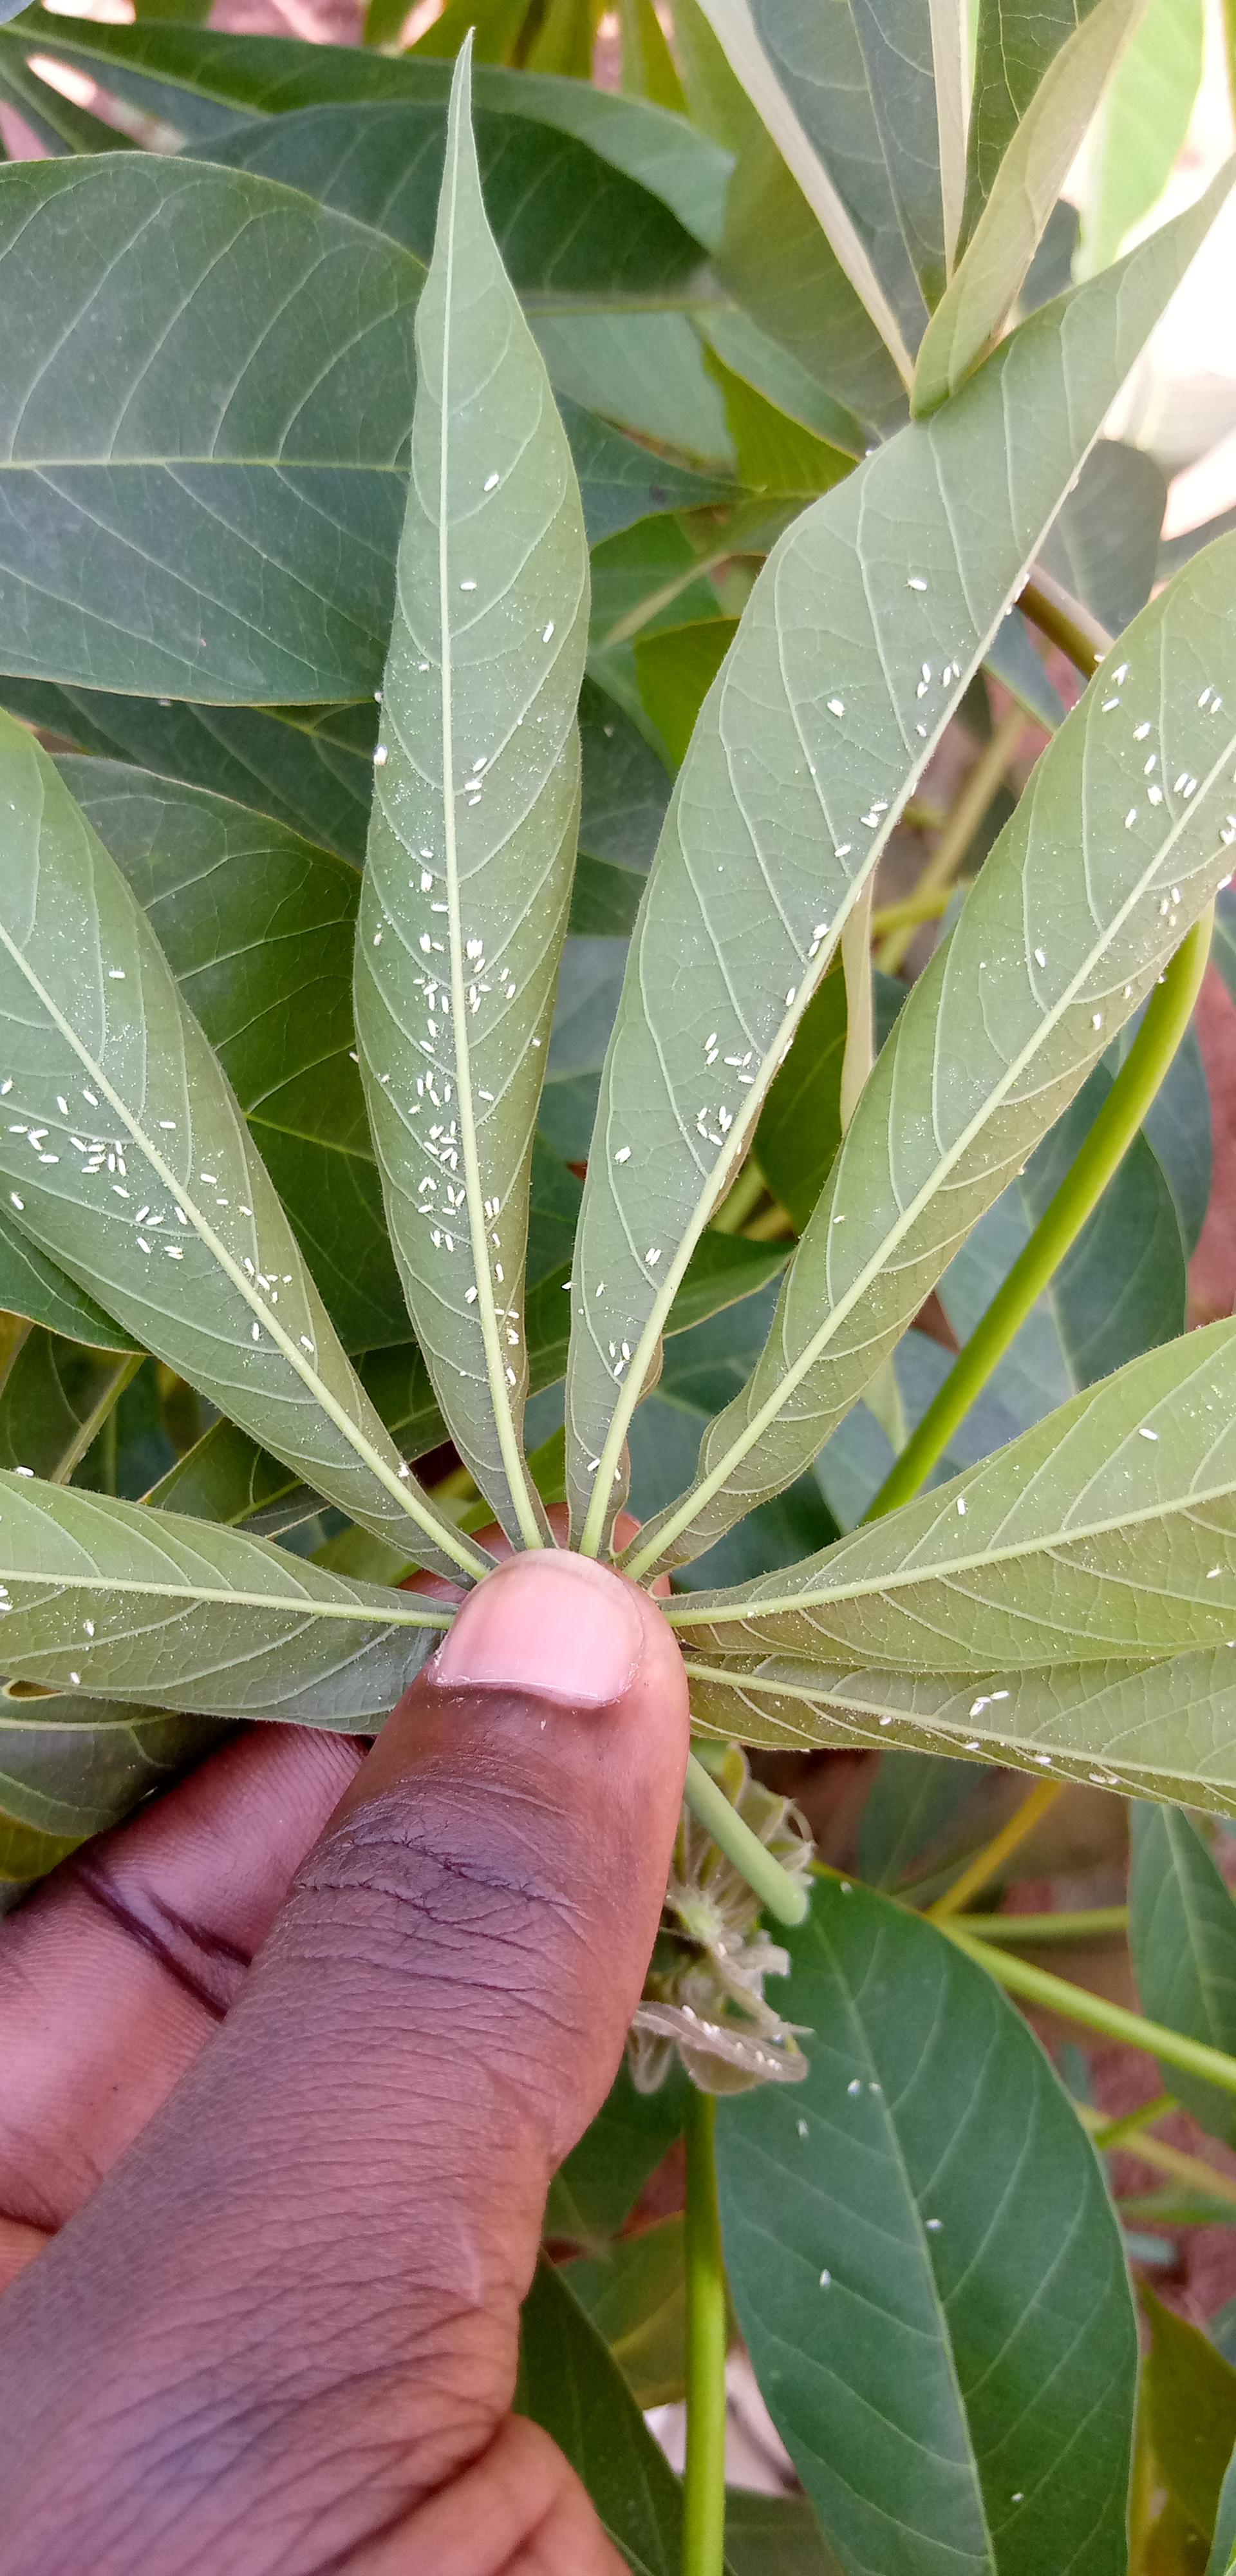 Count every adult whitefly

196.